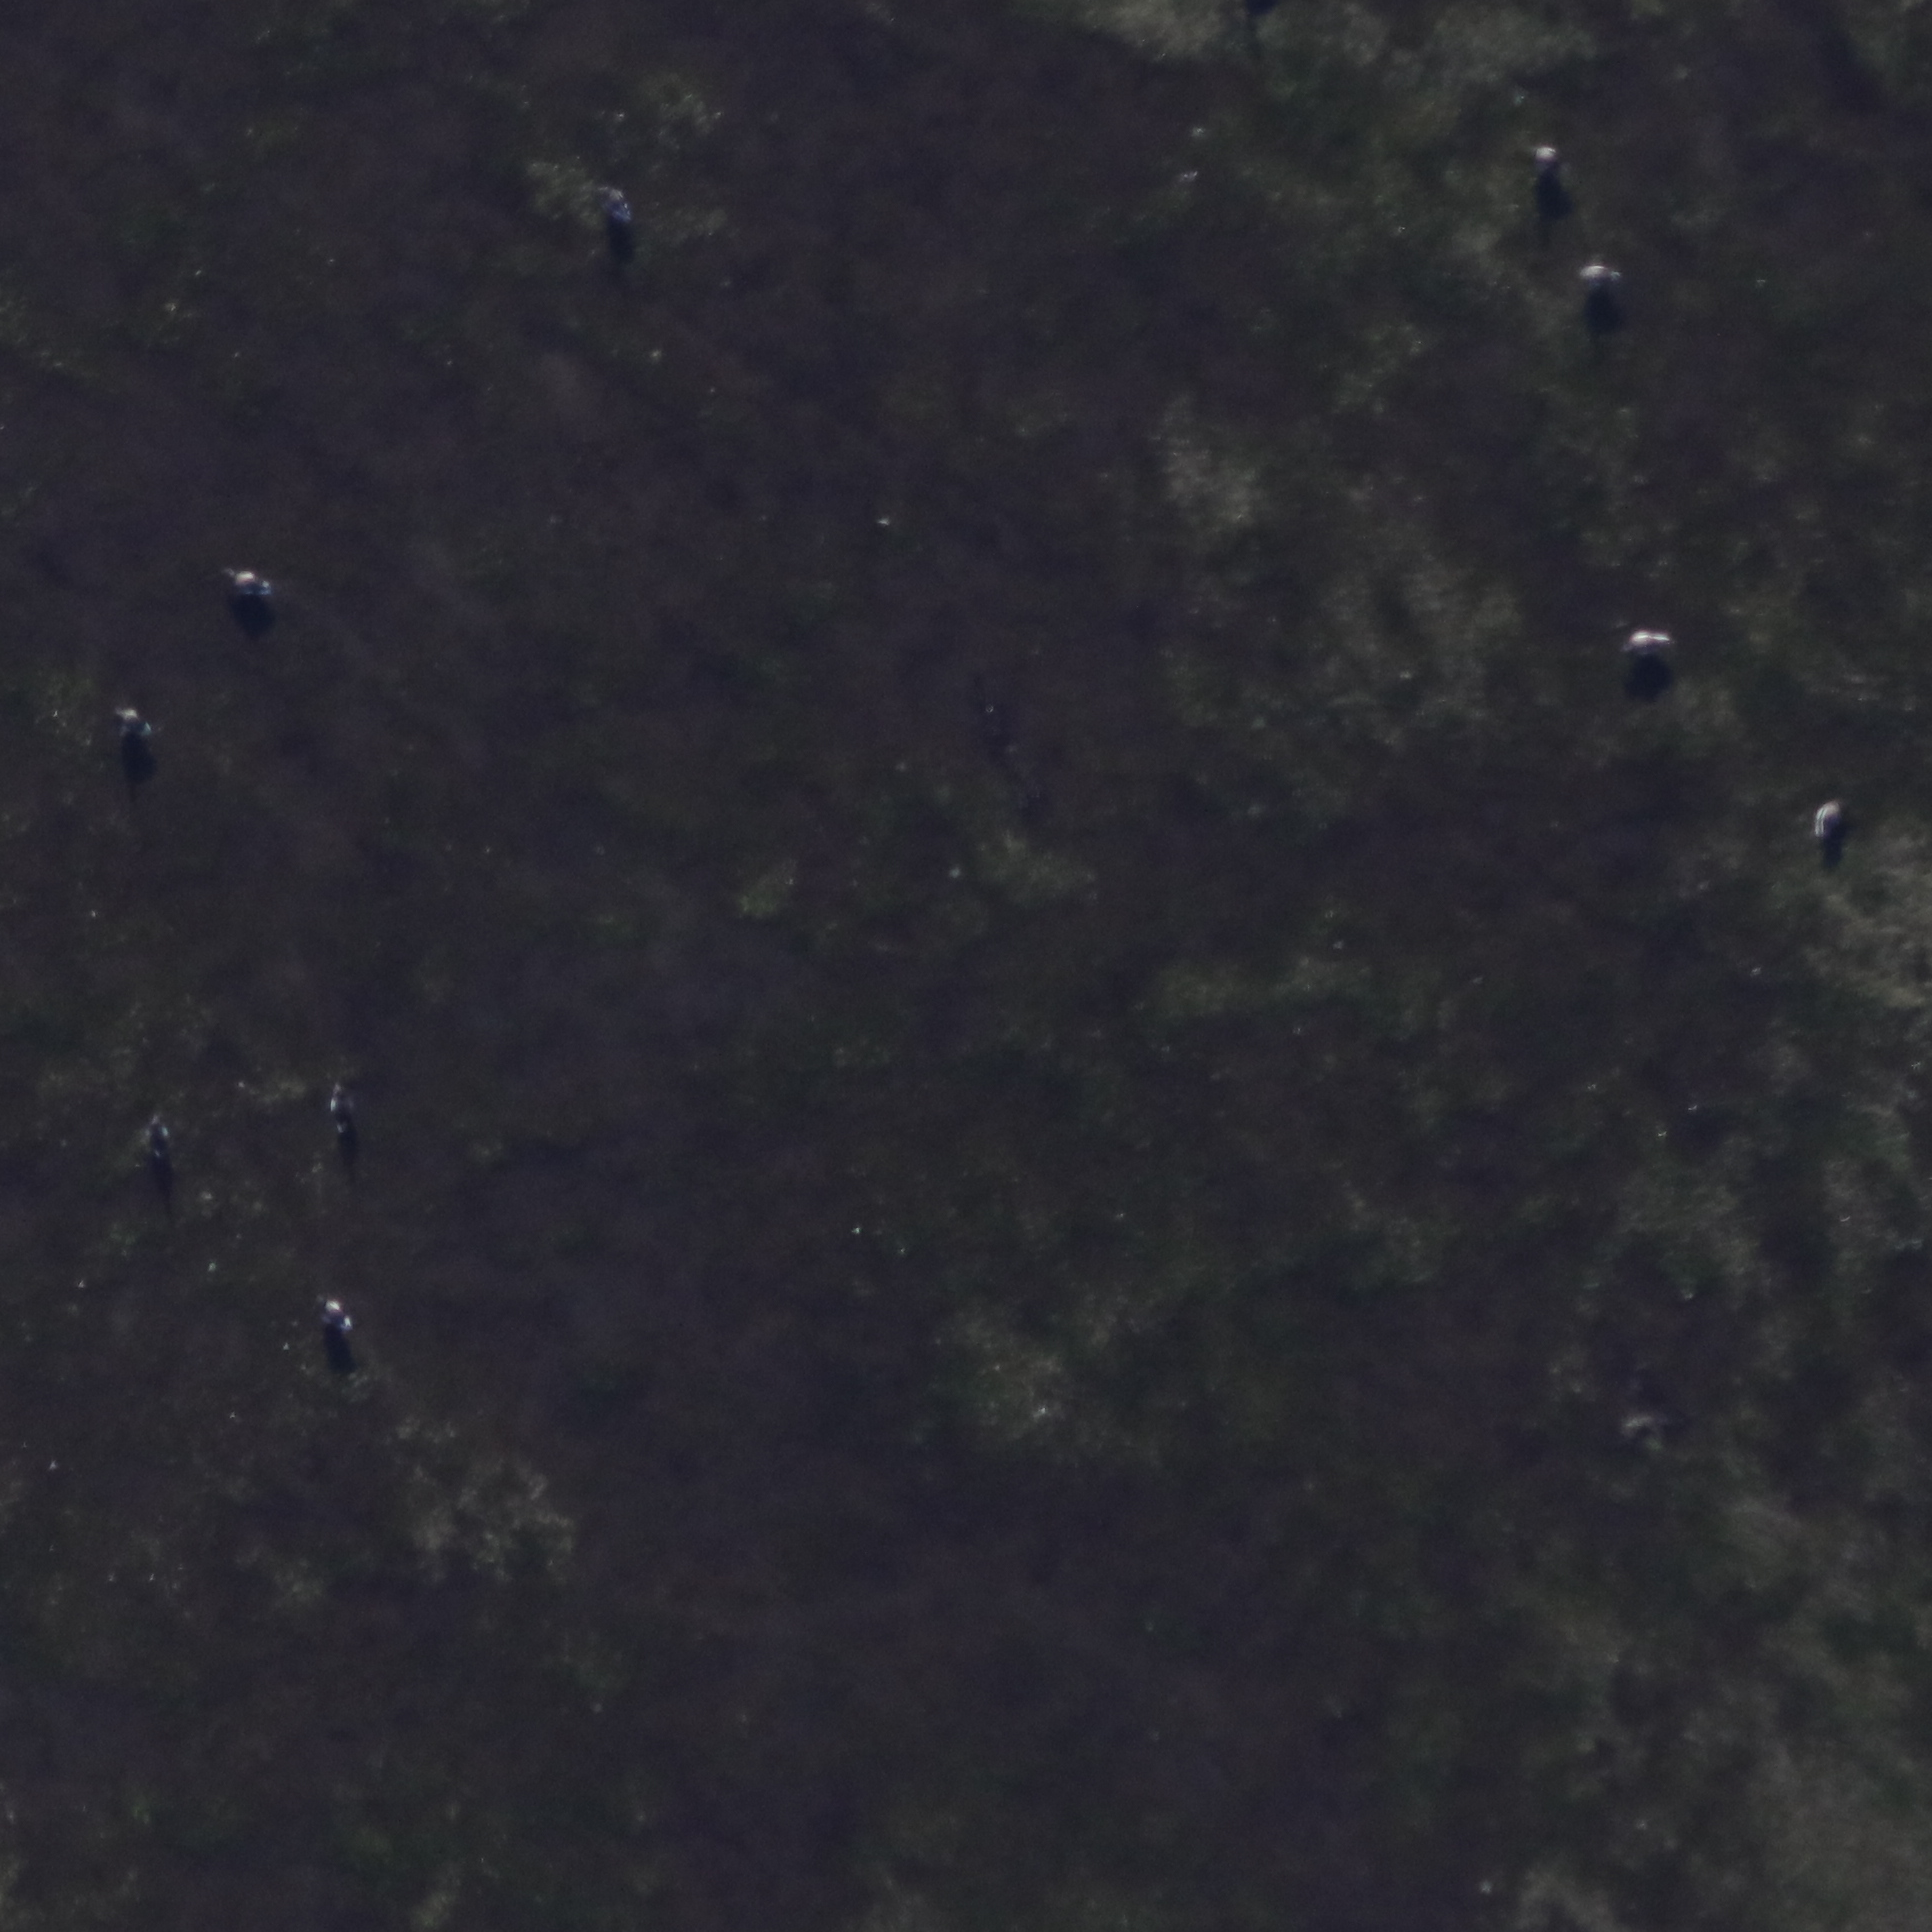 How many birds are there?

10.